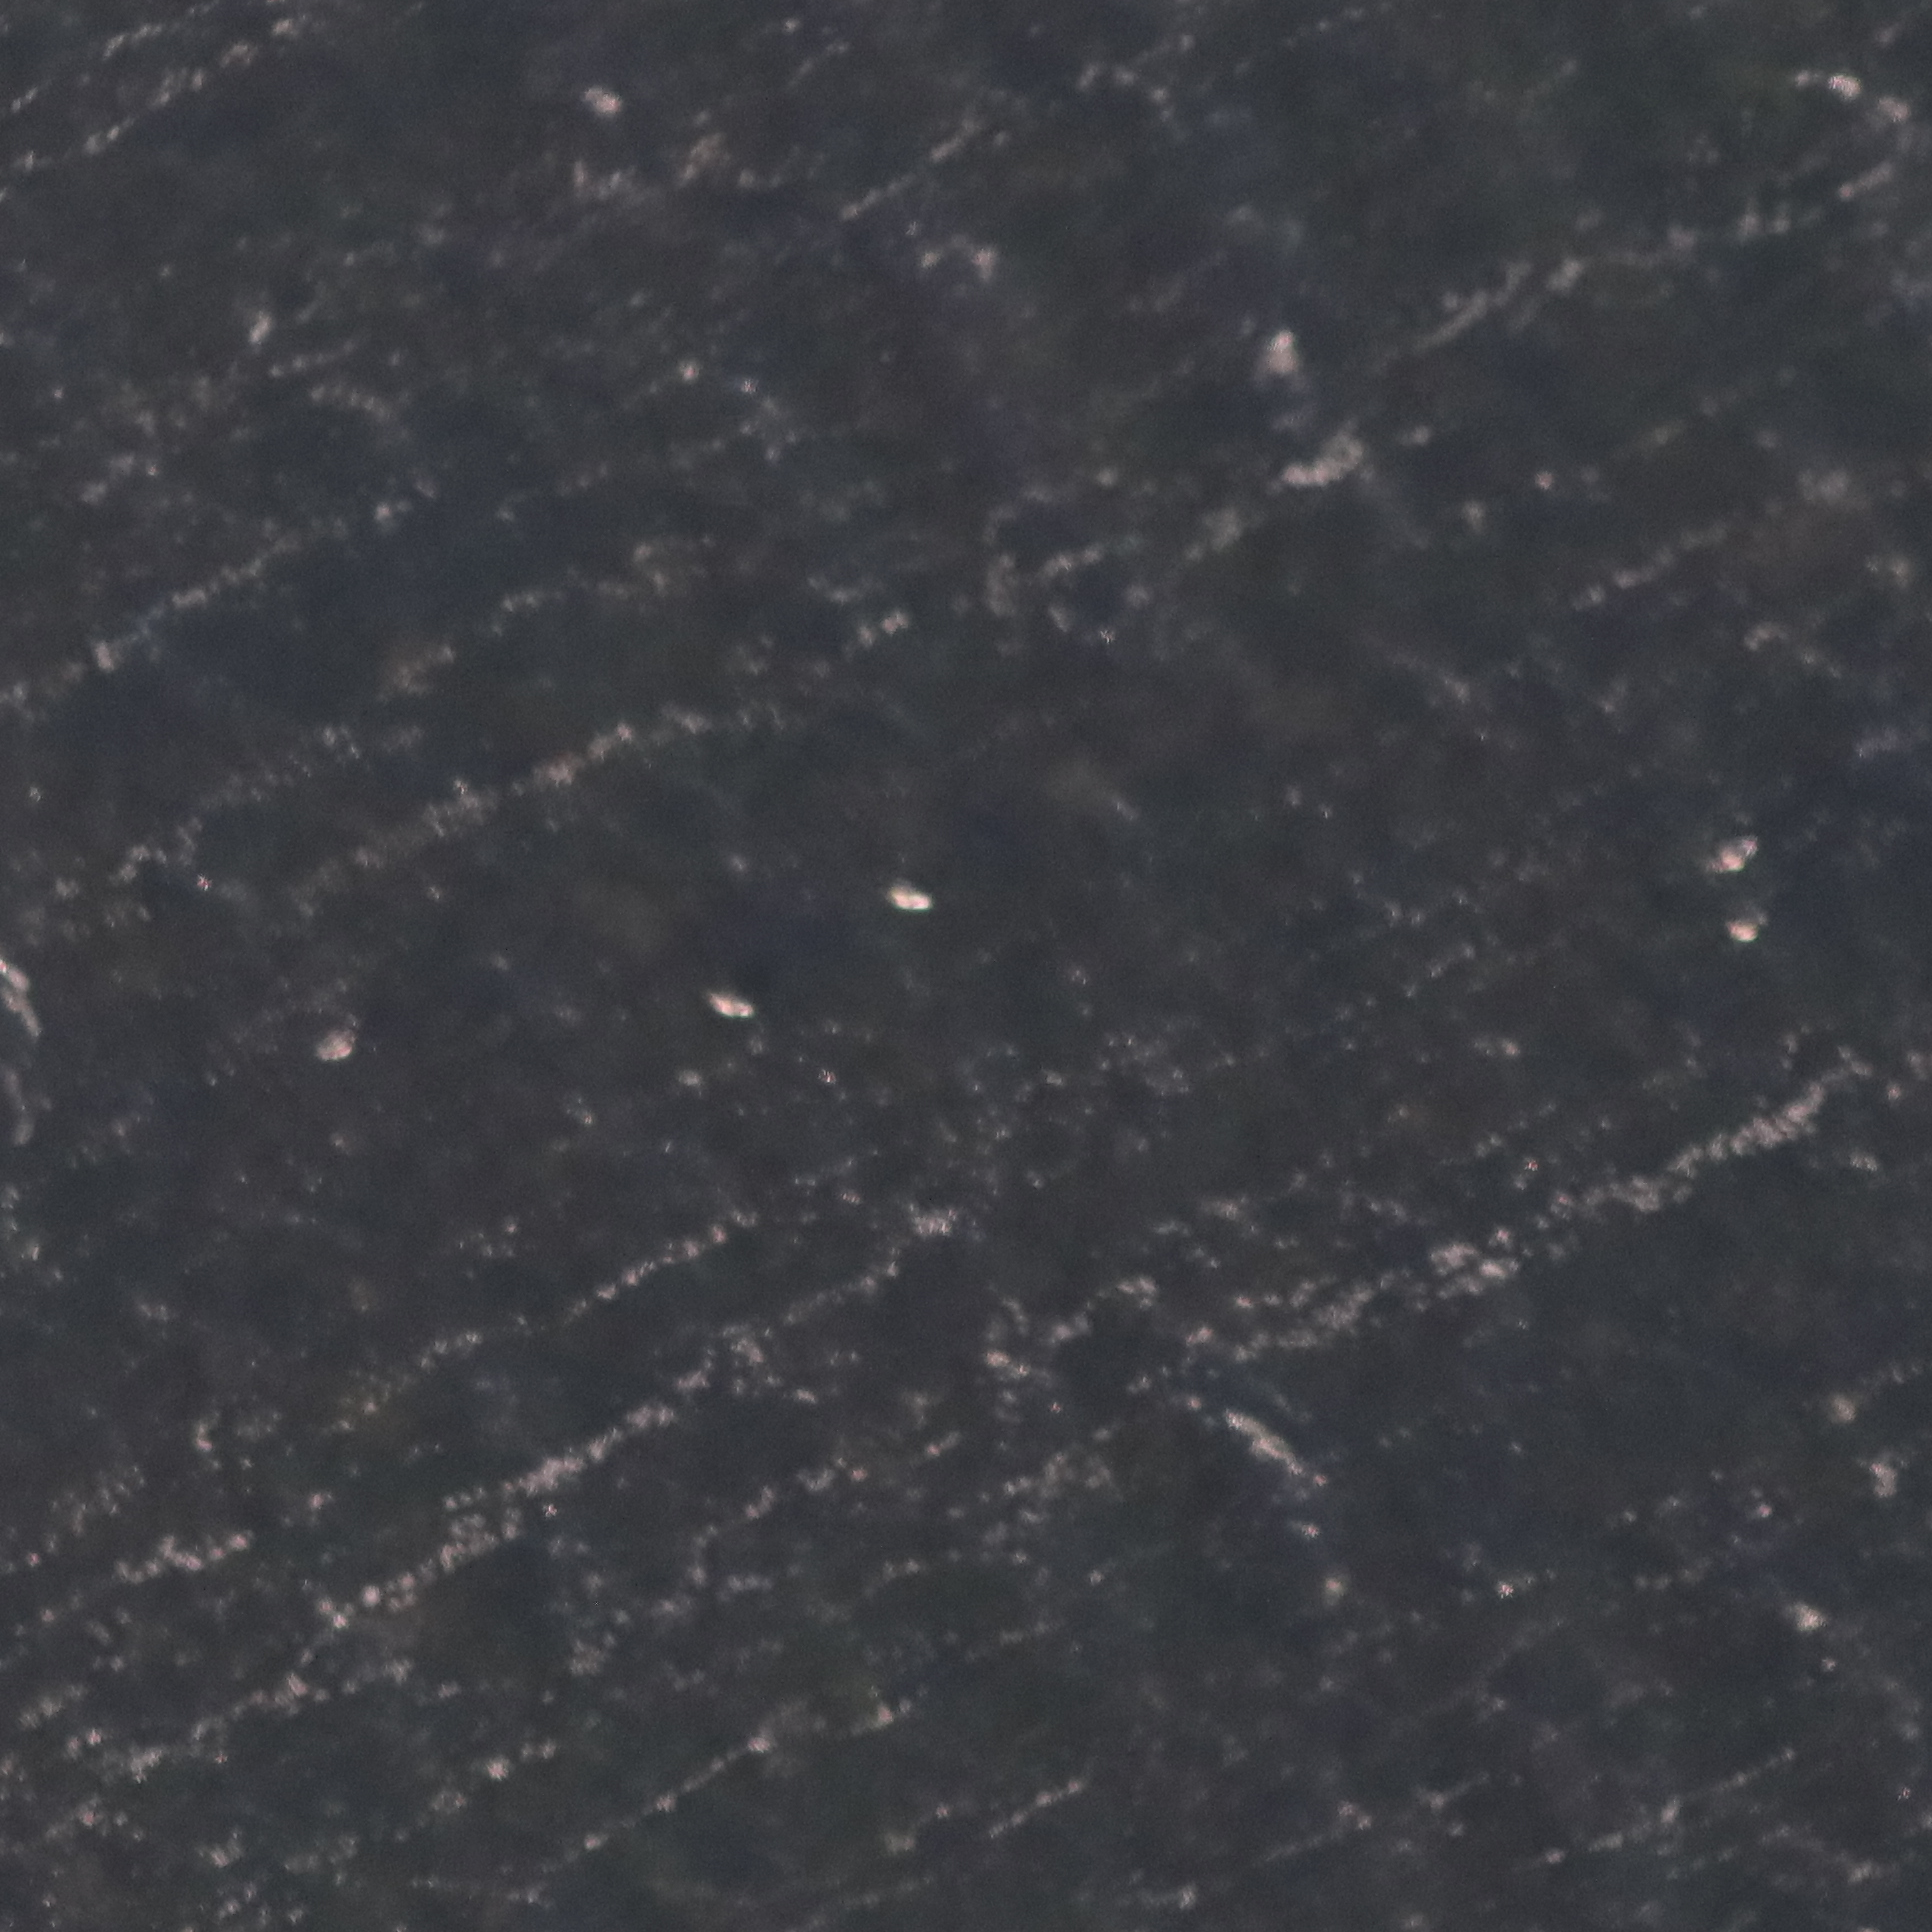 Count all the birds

7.